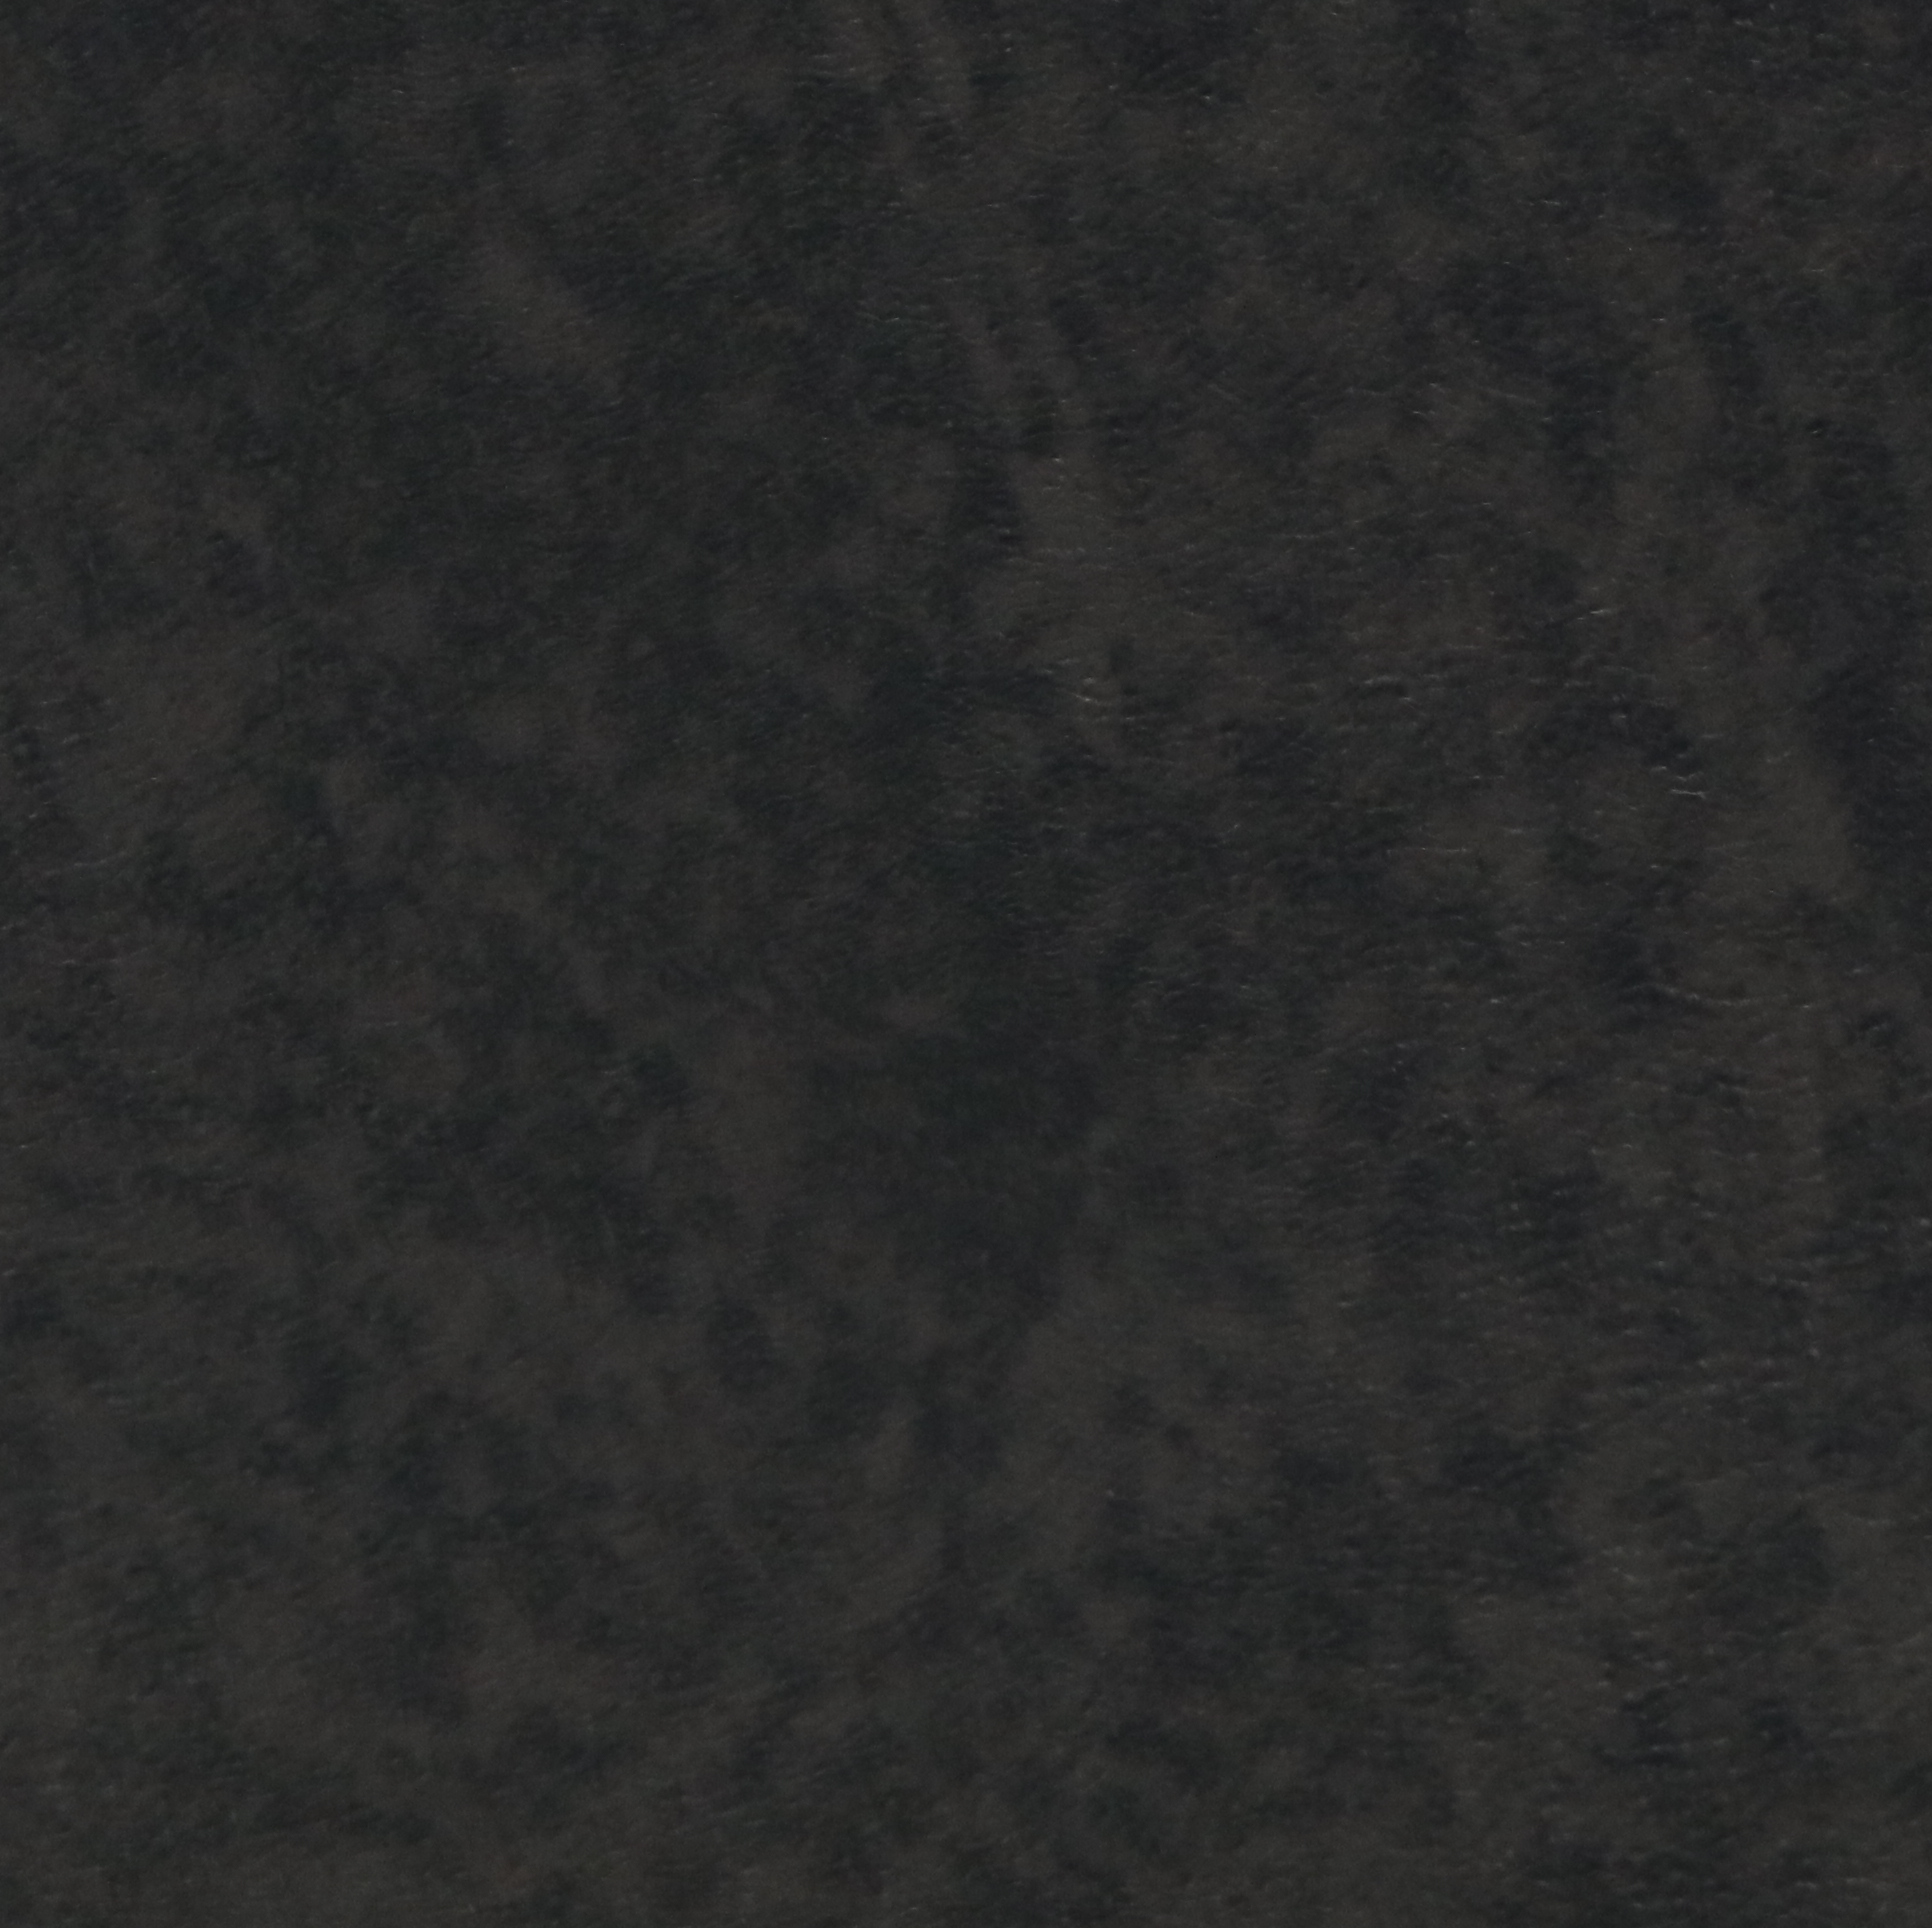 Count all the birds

0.